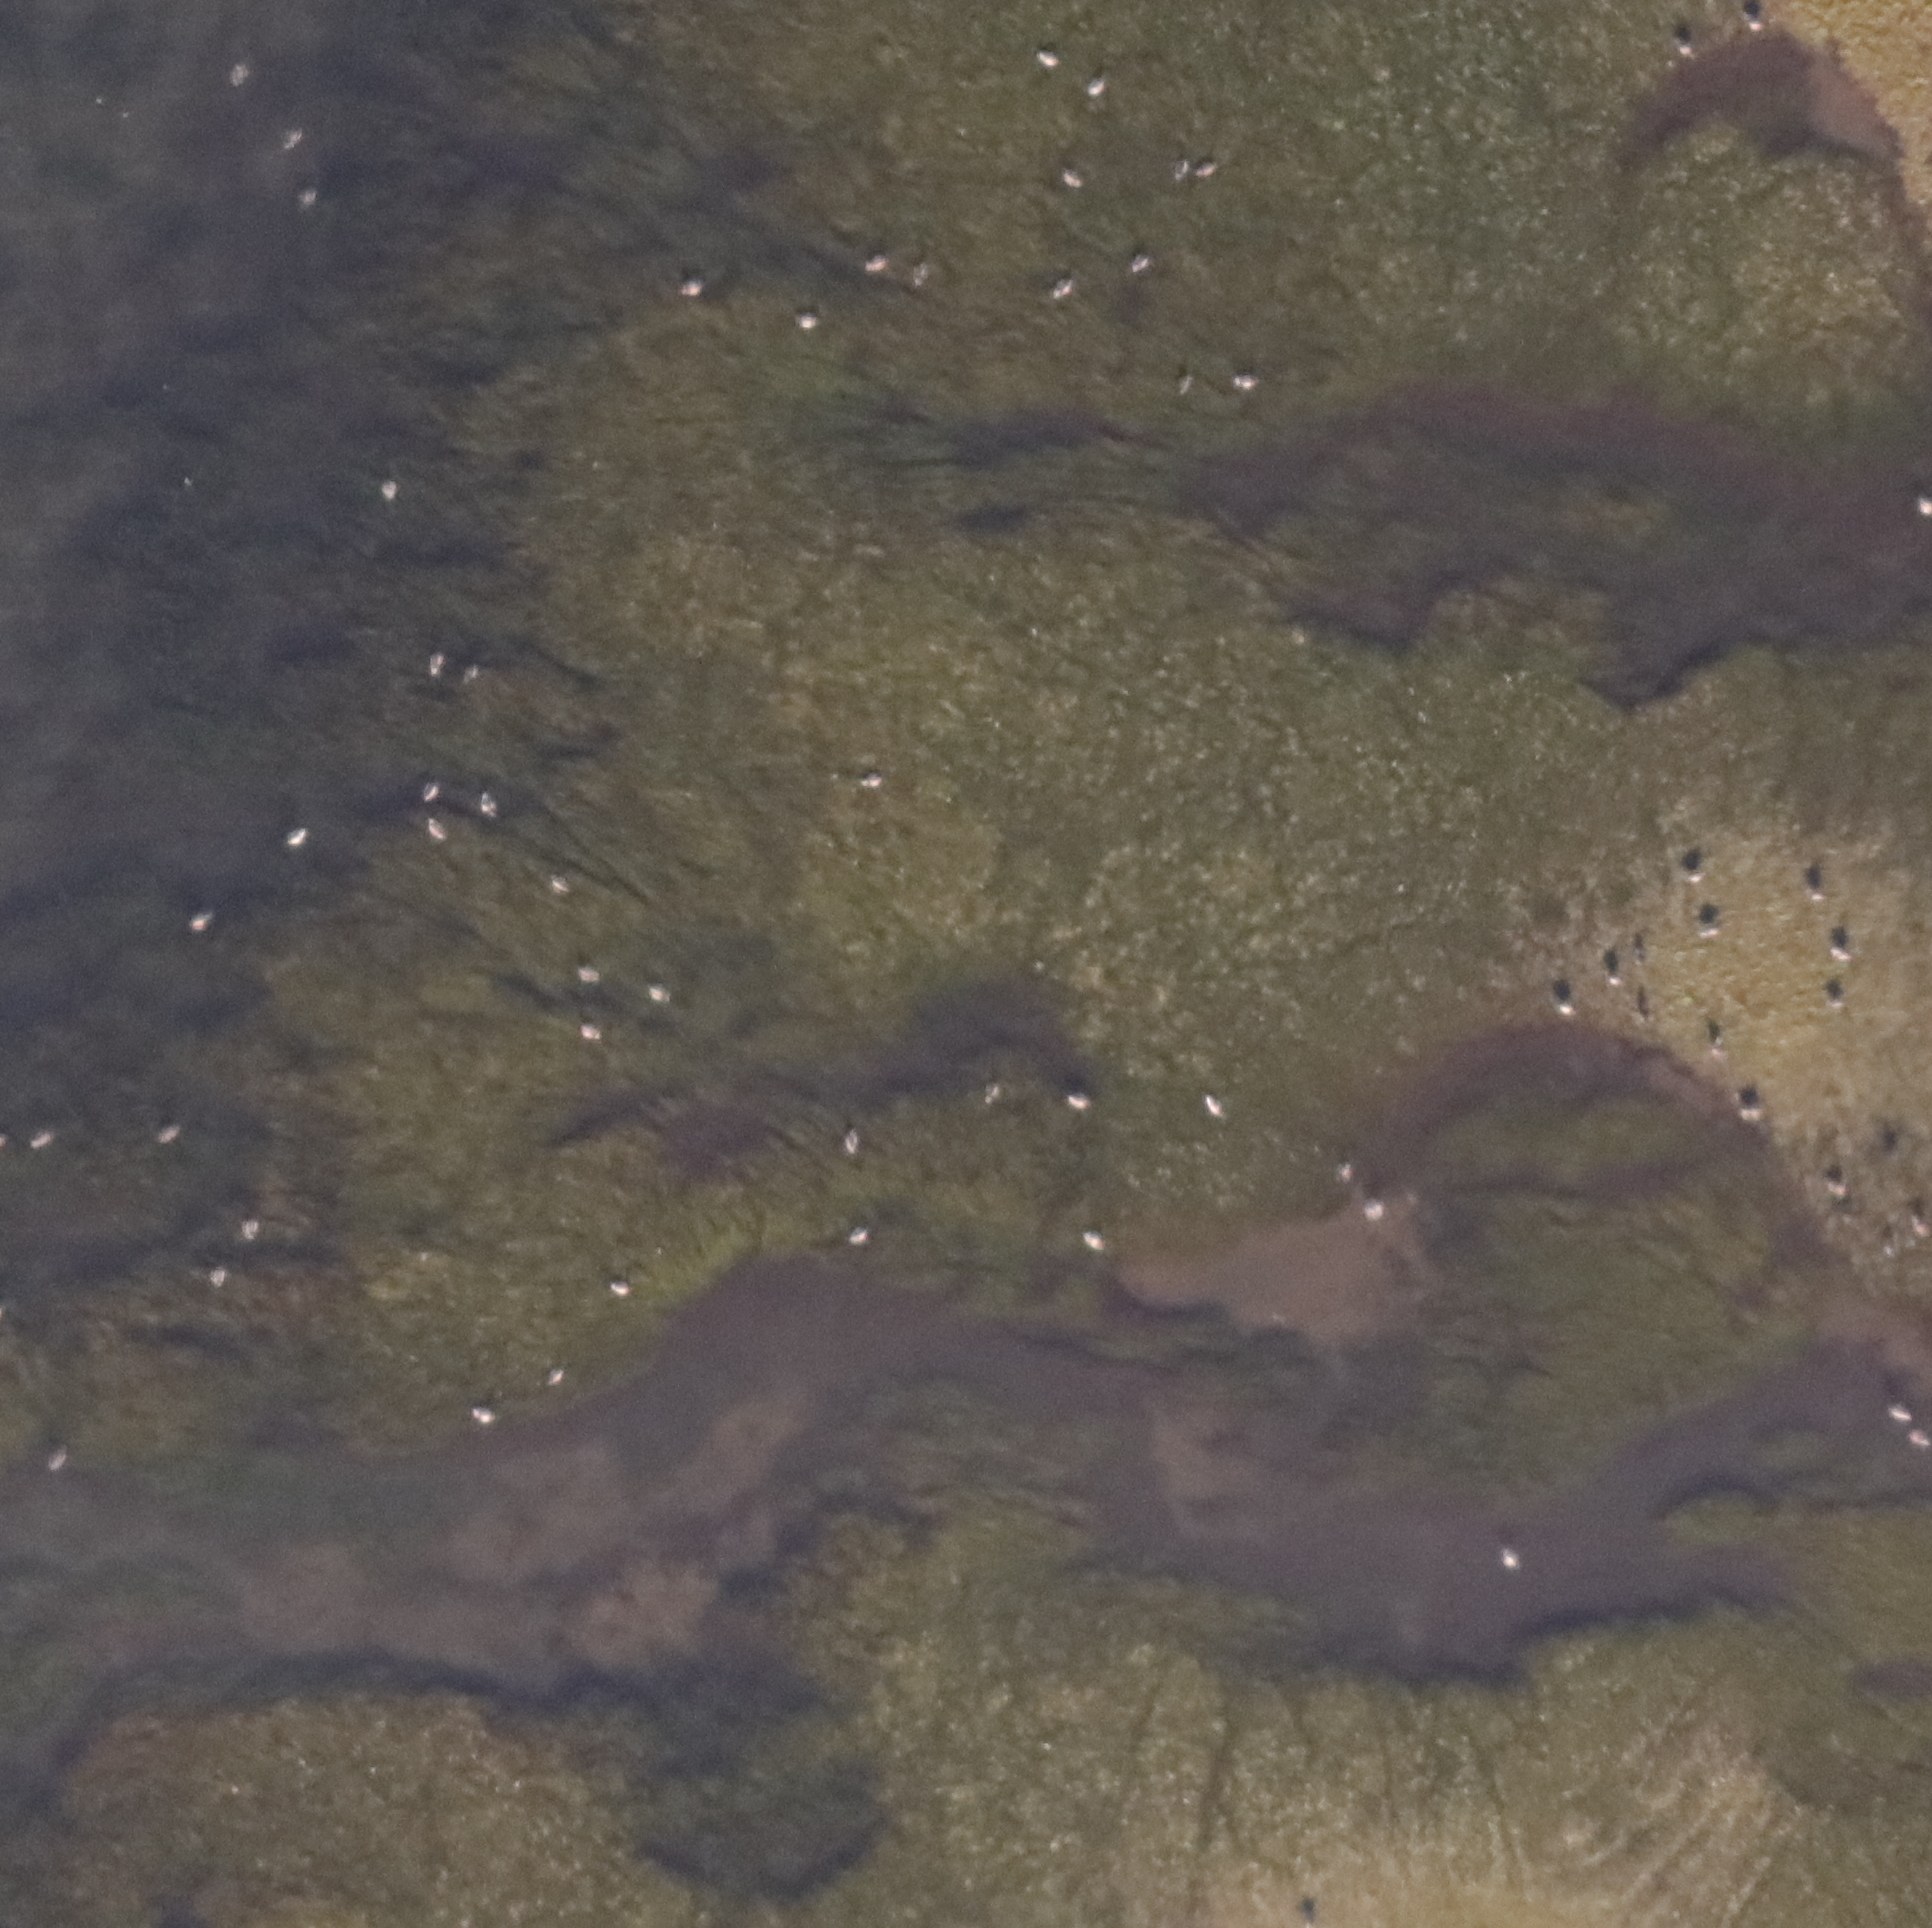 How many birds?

65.